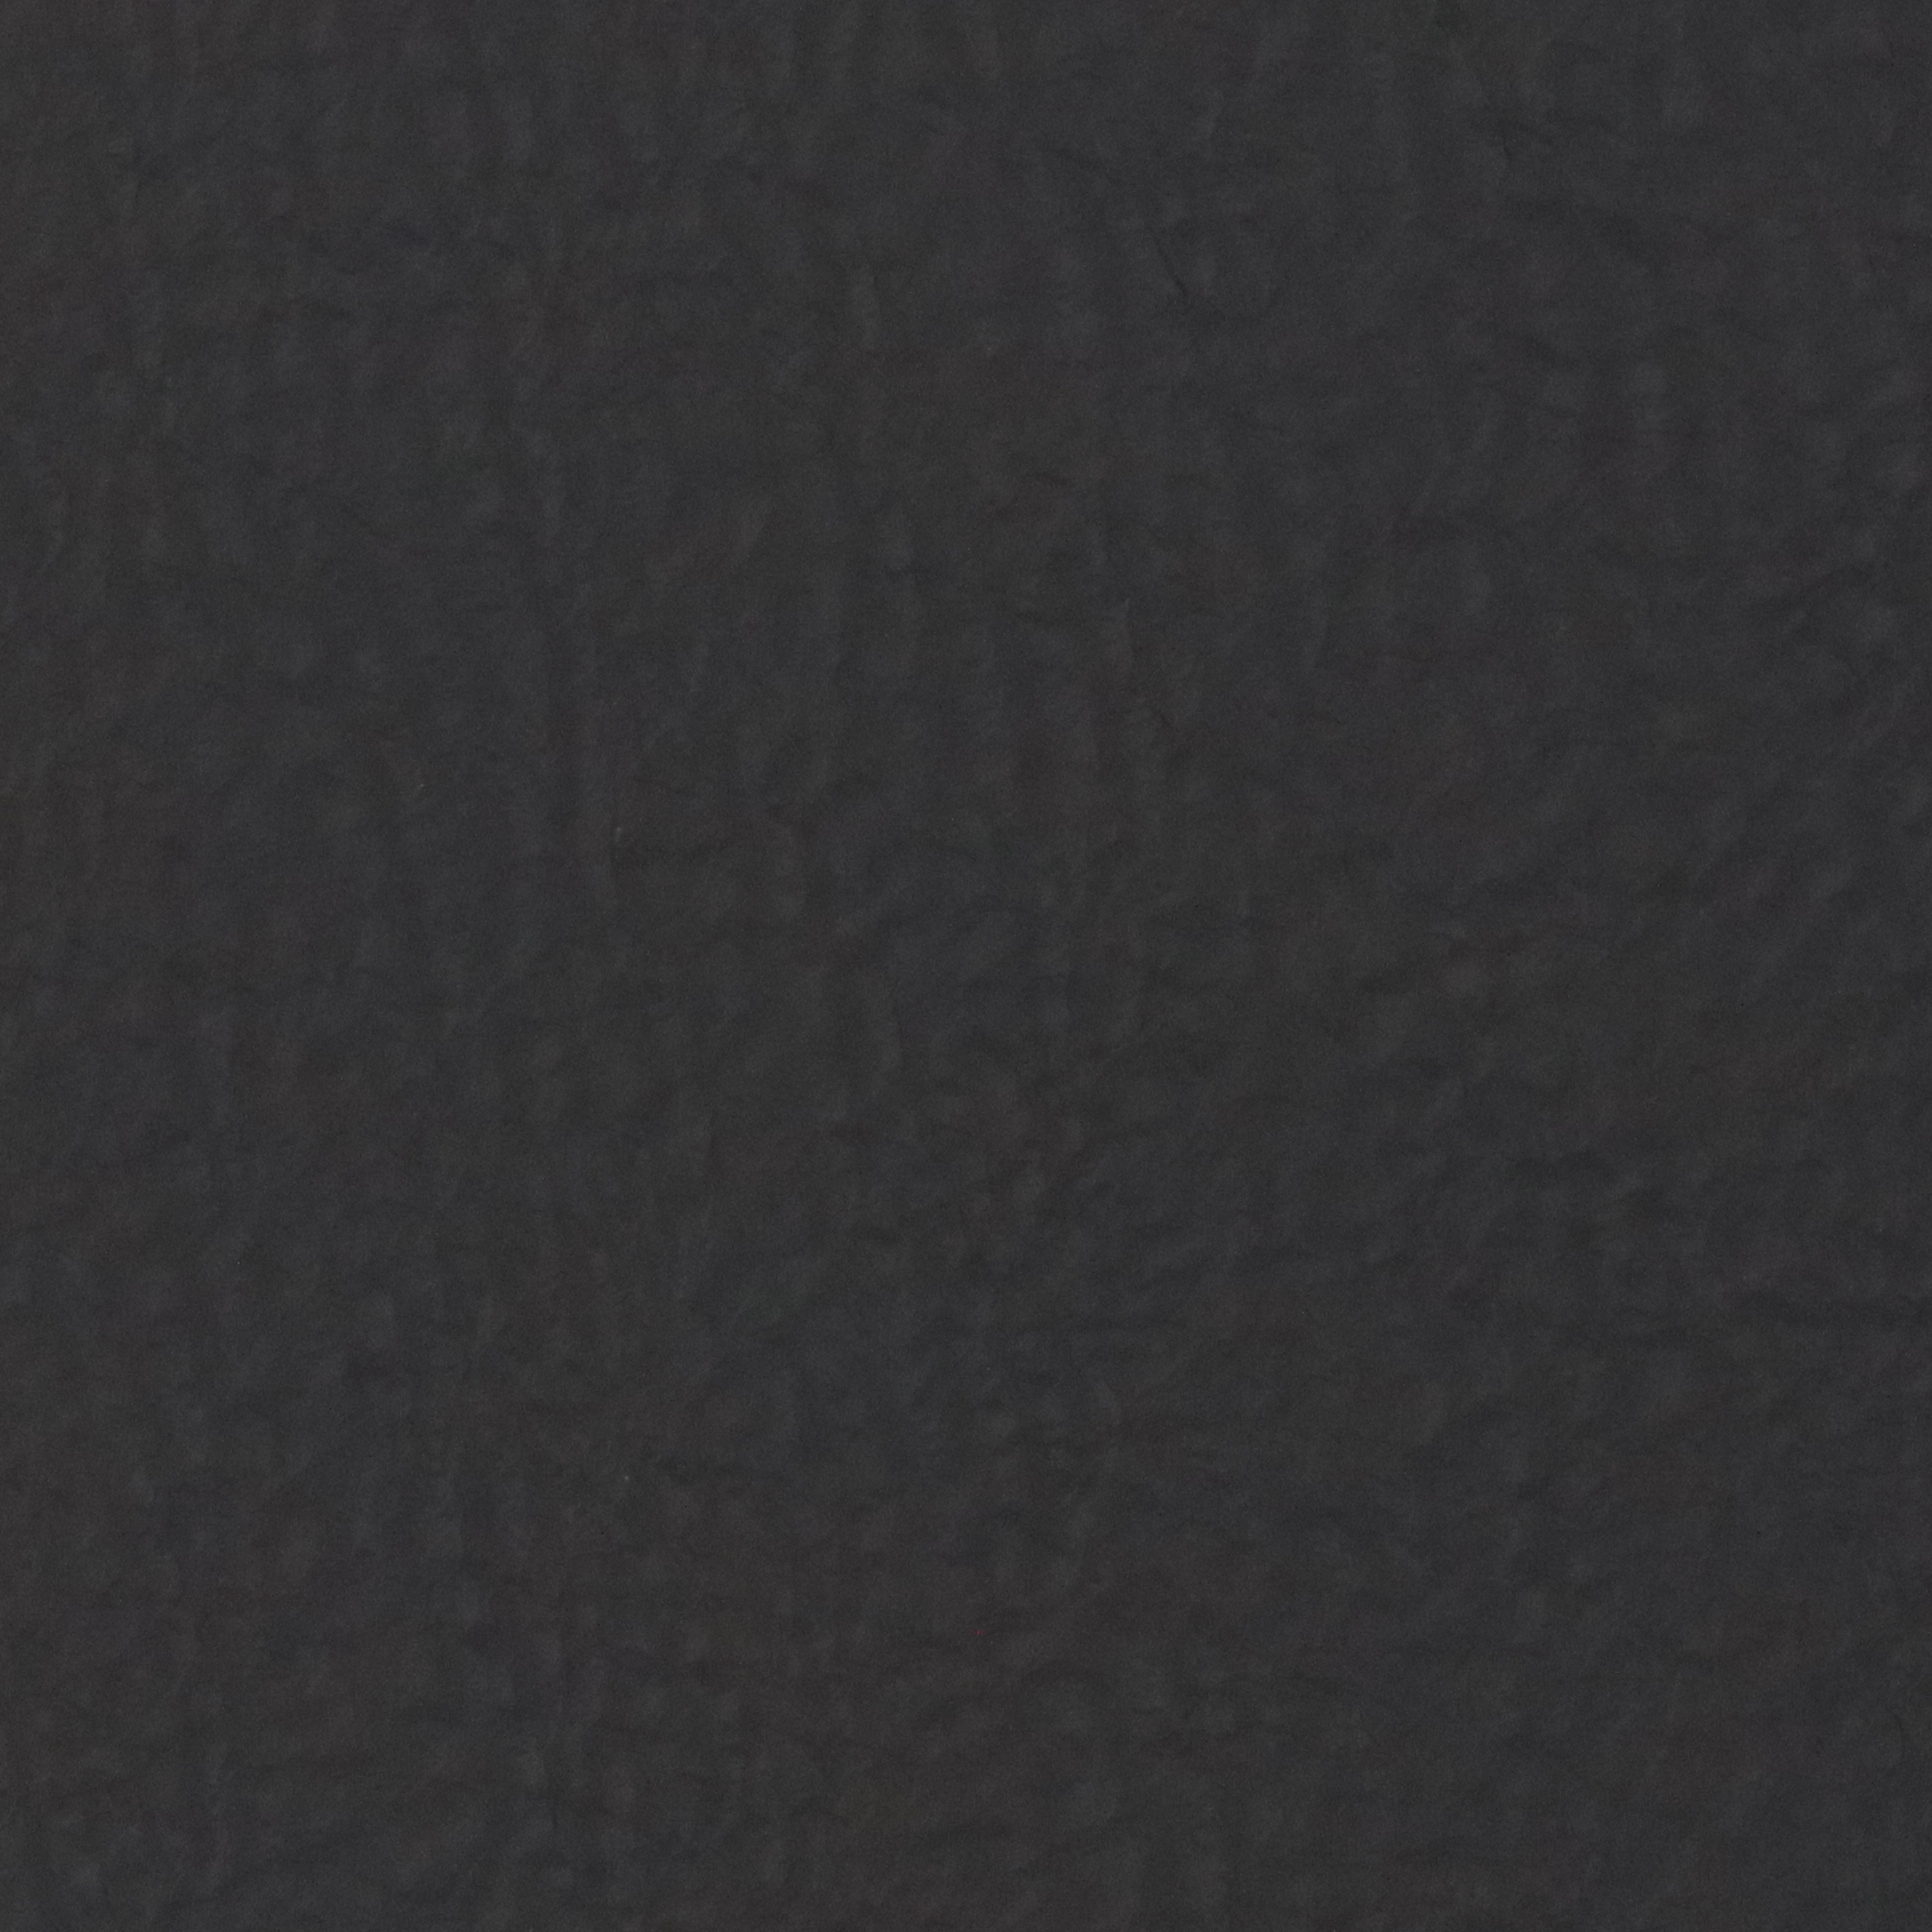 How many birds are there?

0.